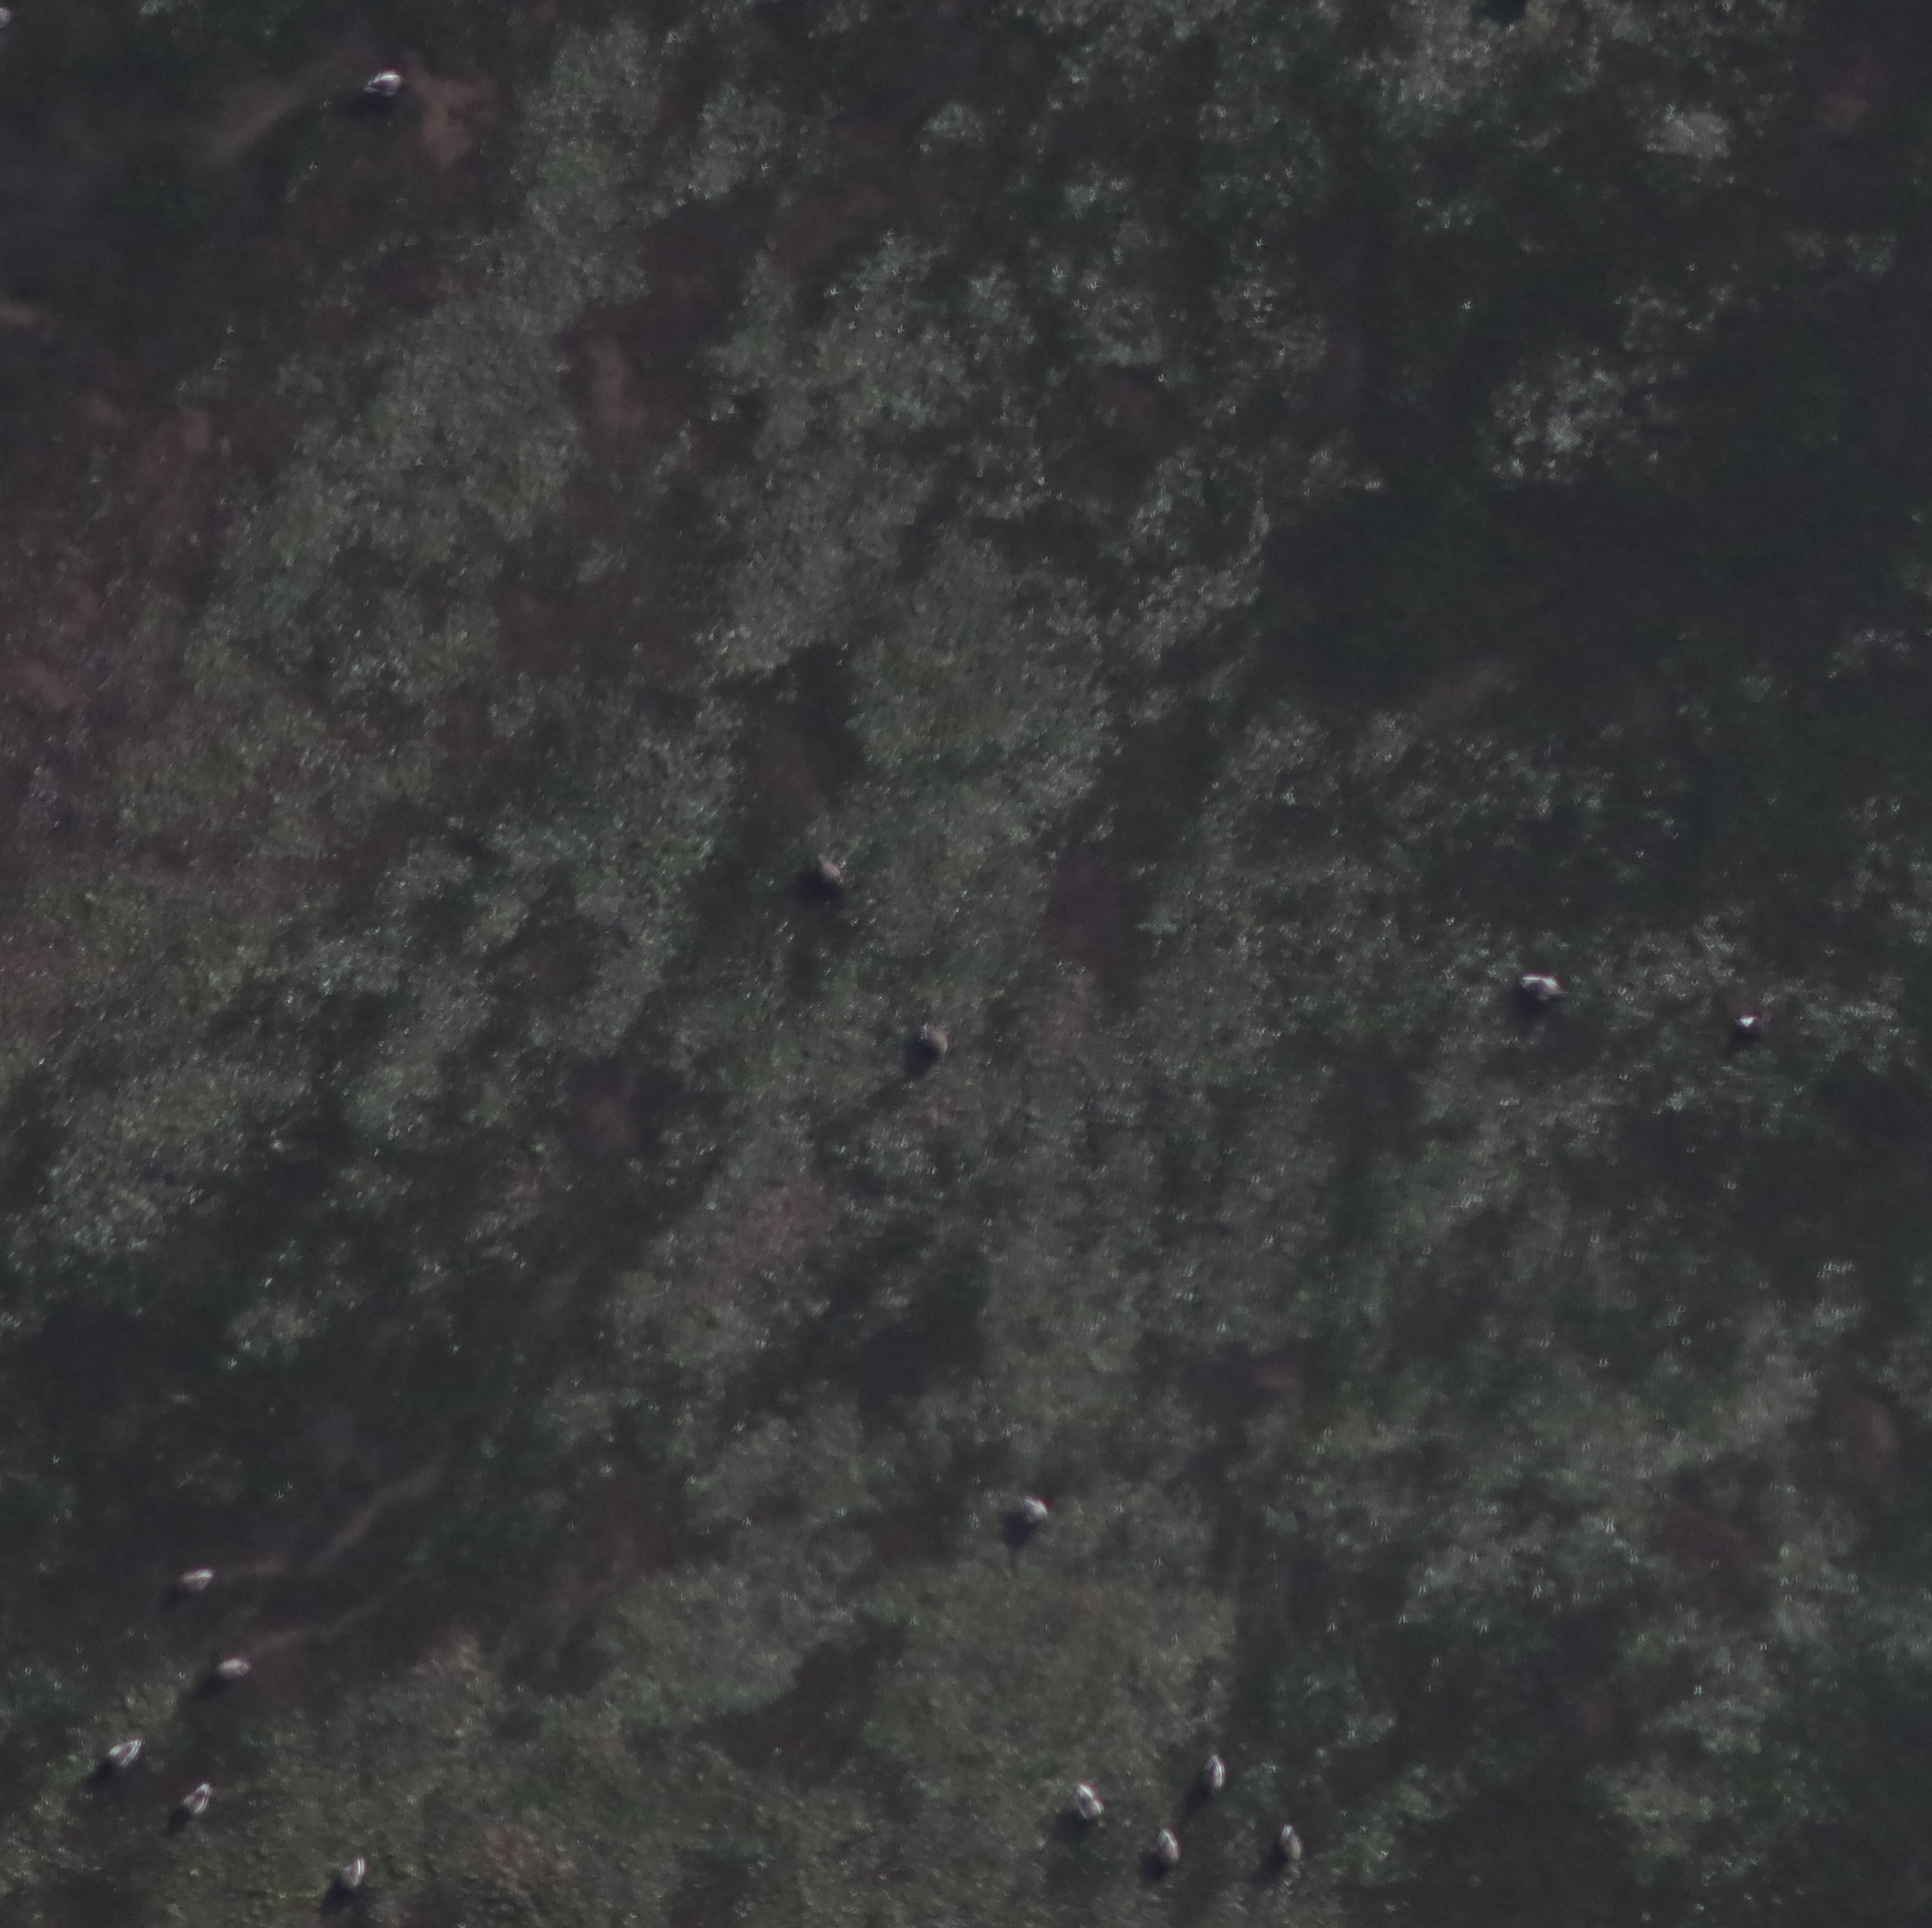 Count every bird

15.